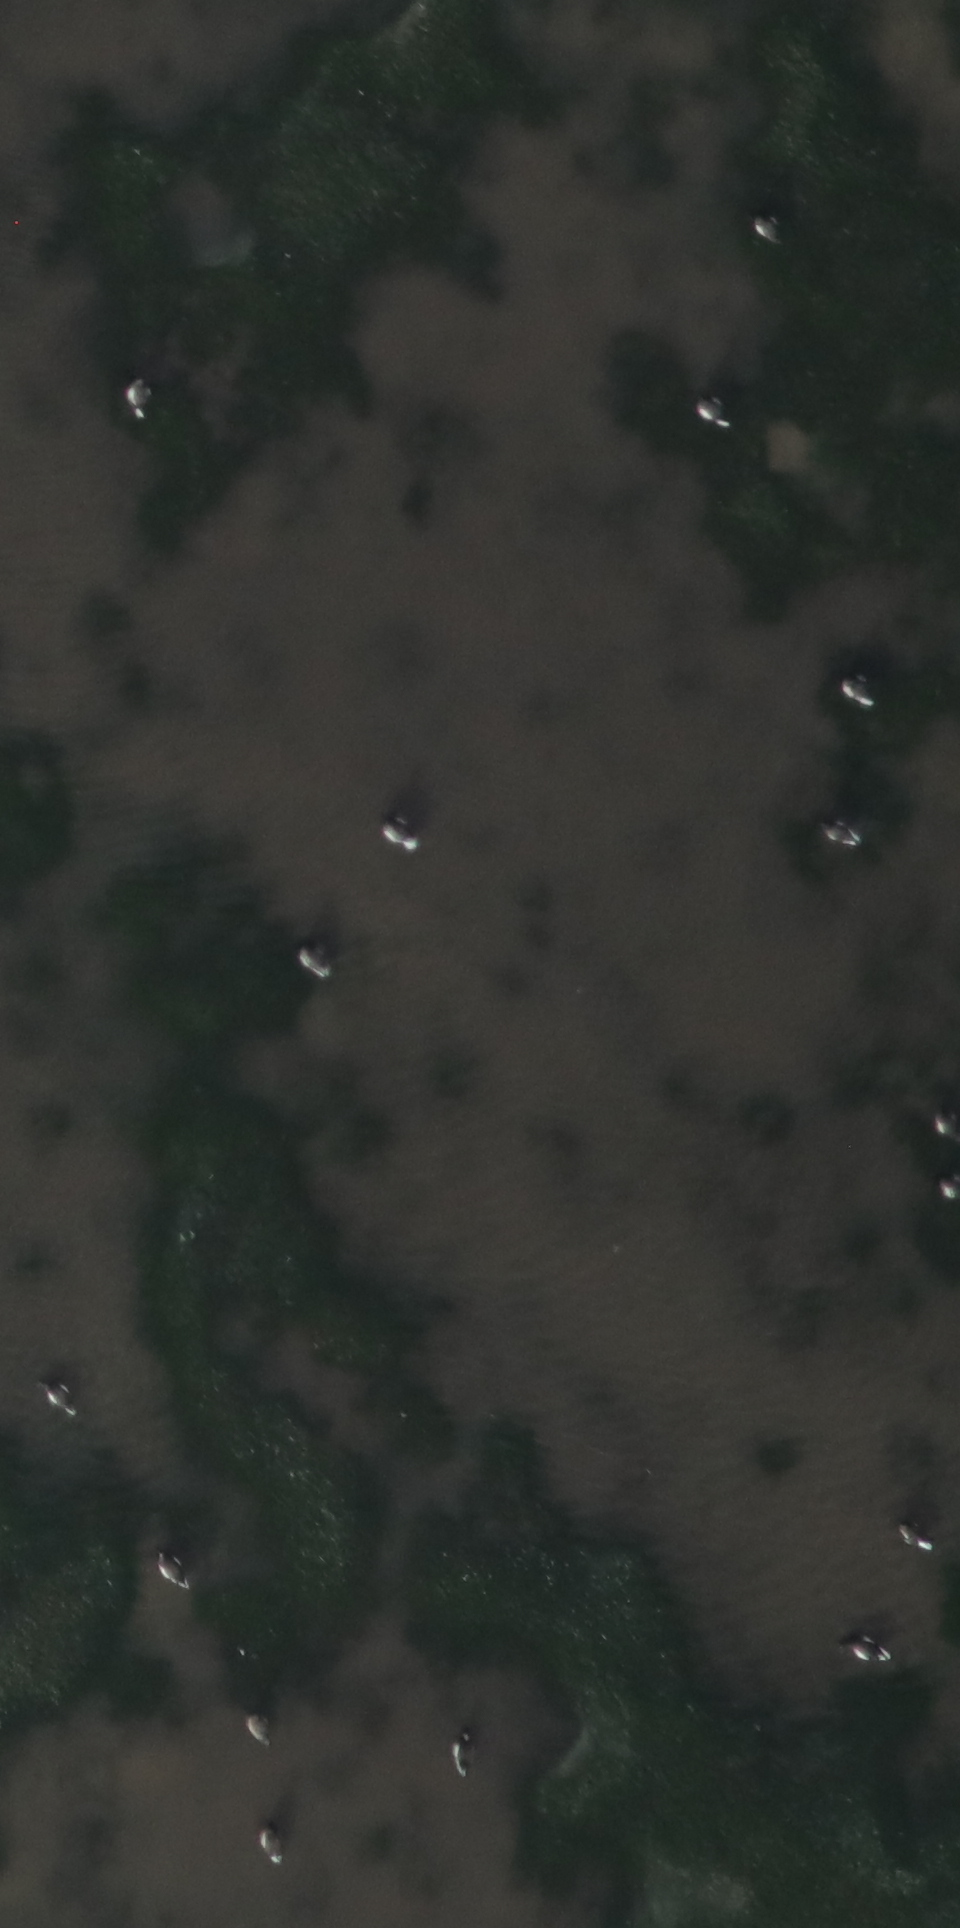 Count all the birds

16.